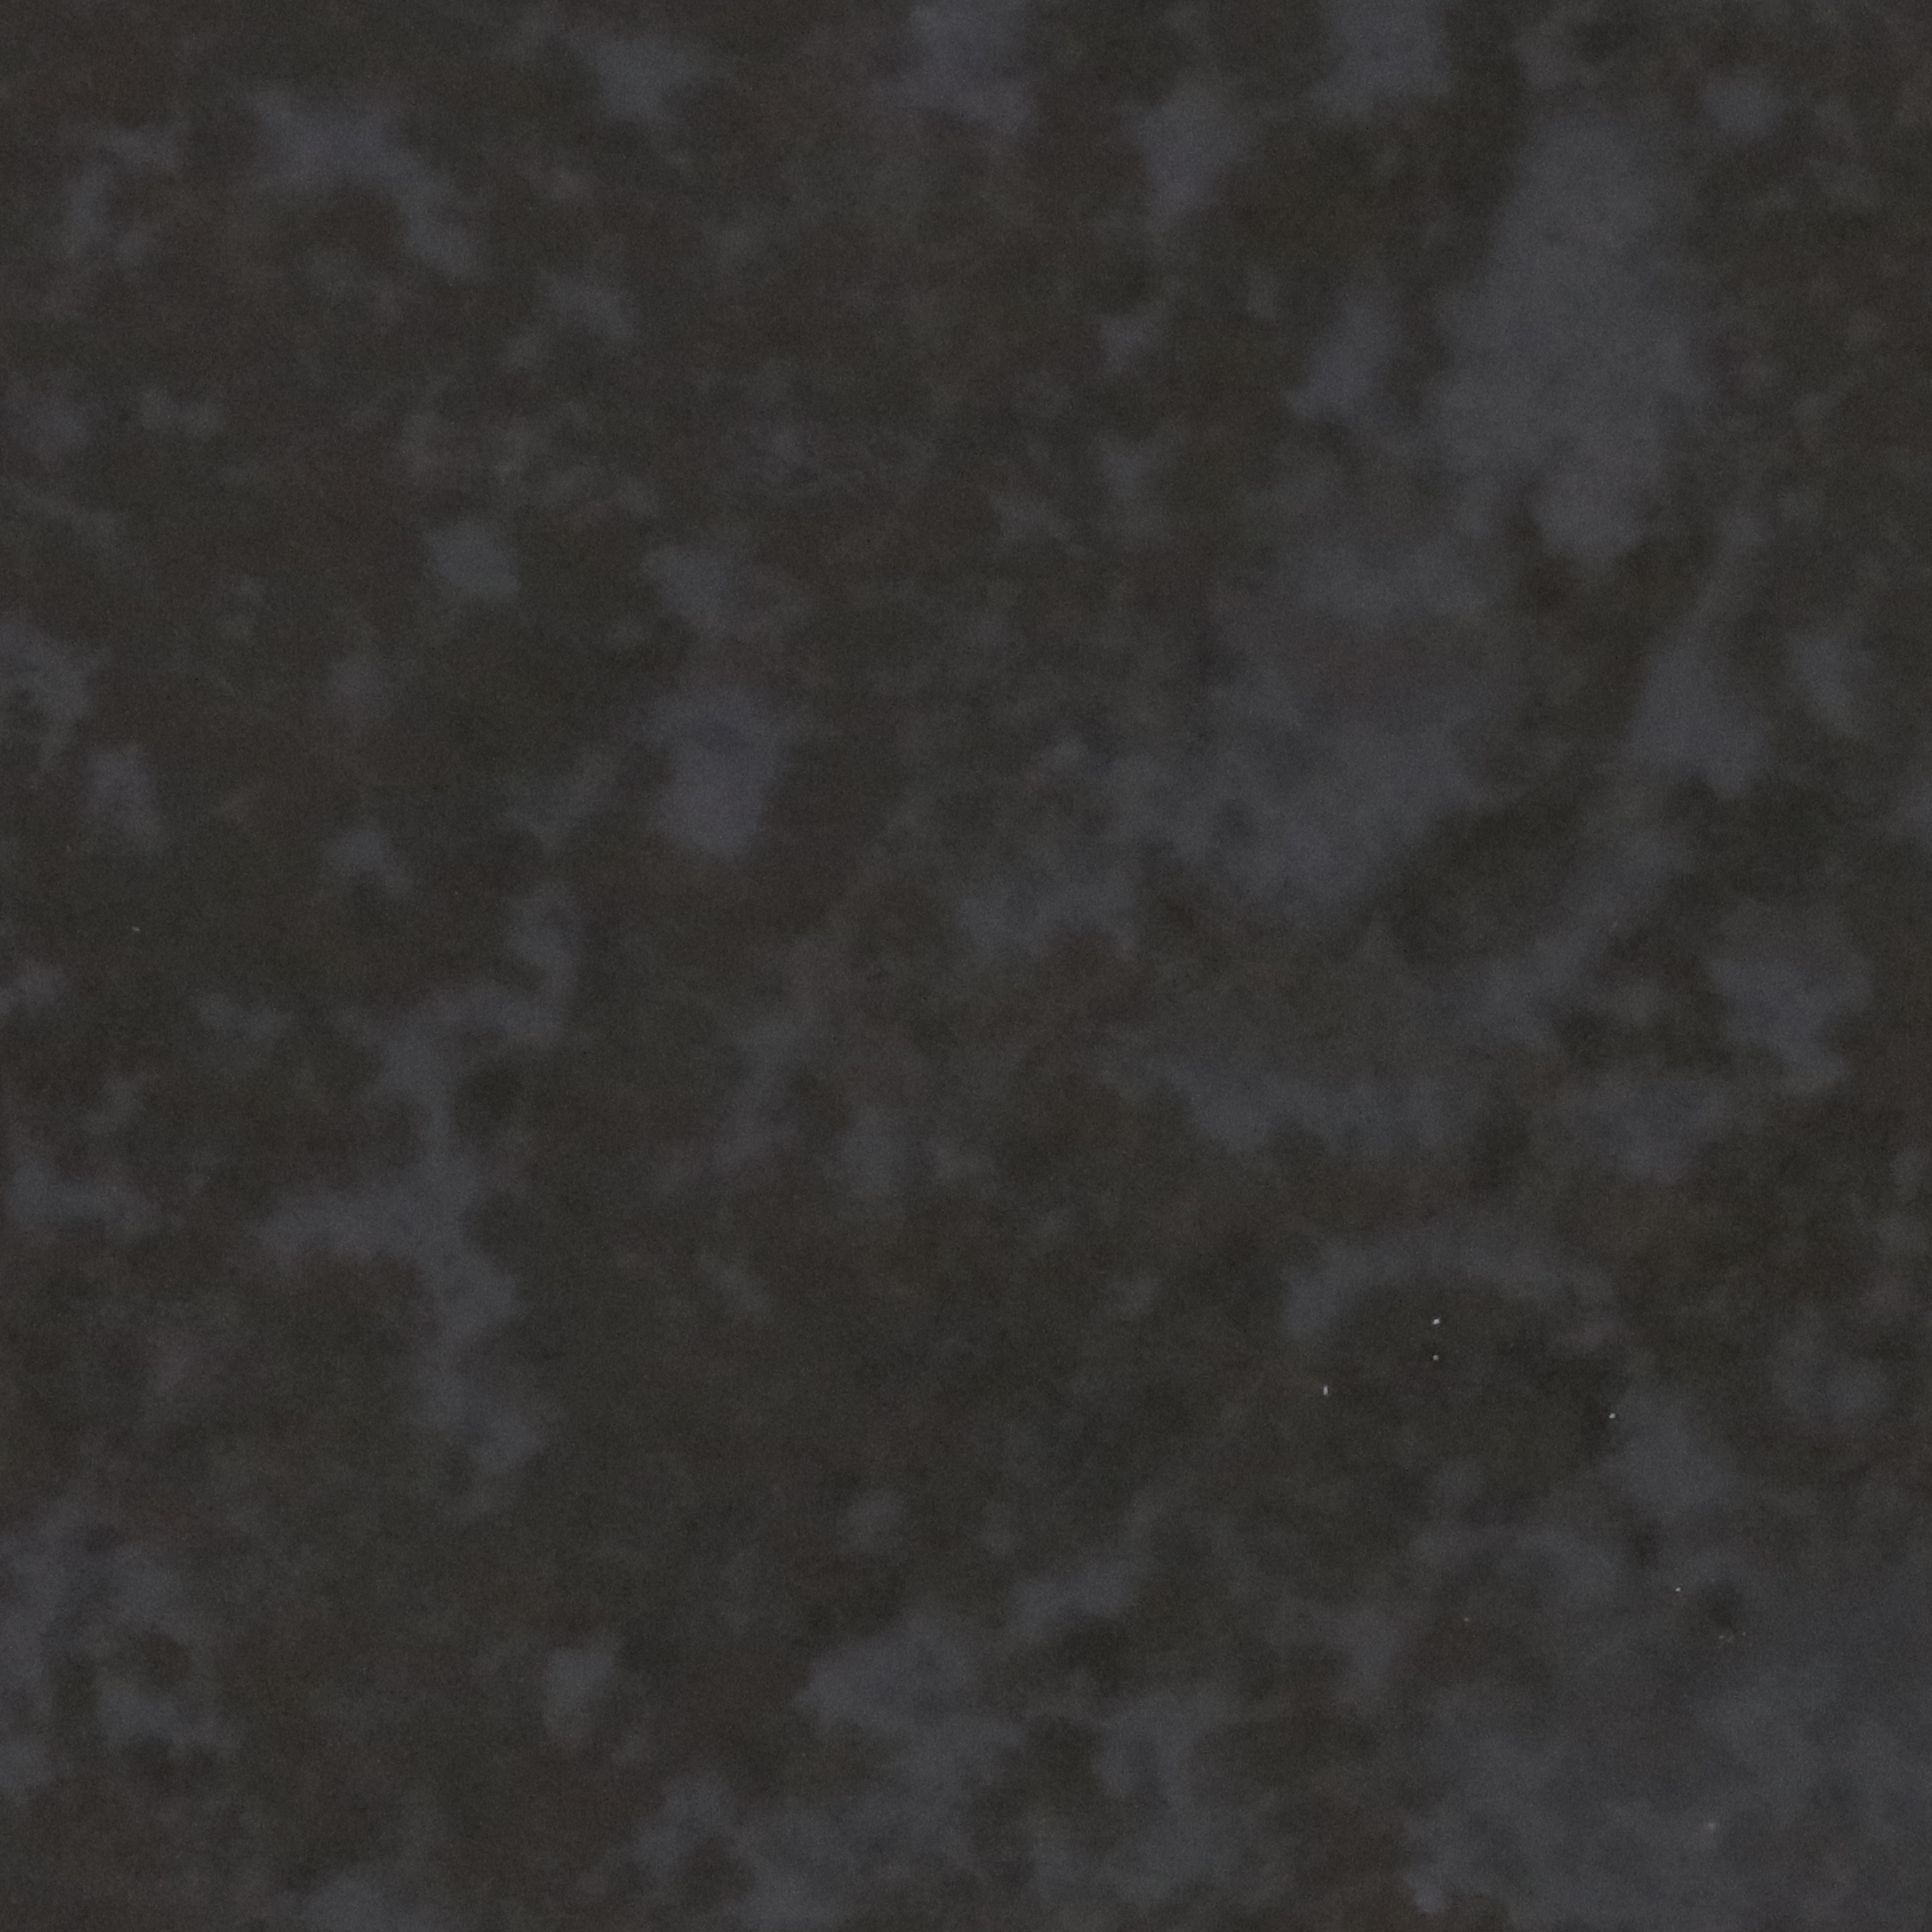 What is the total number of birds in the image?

0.